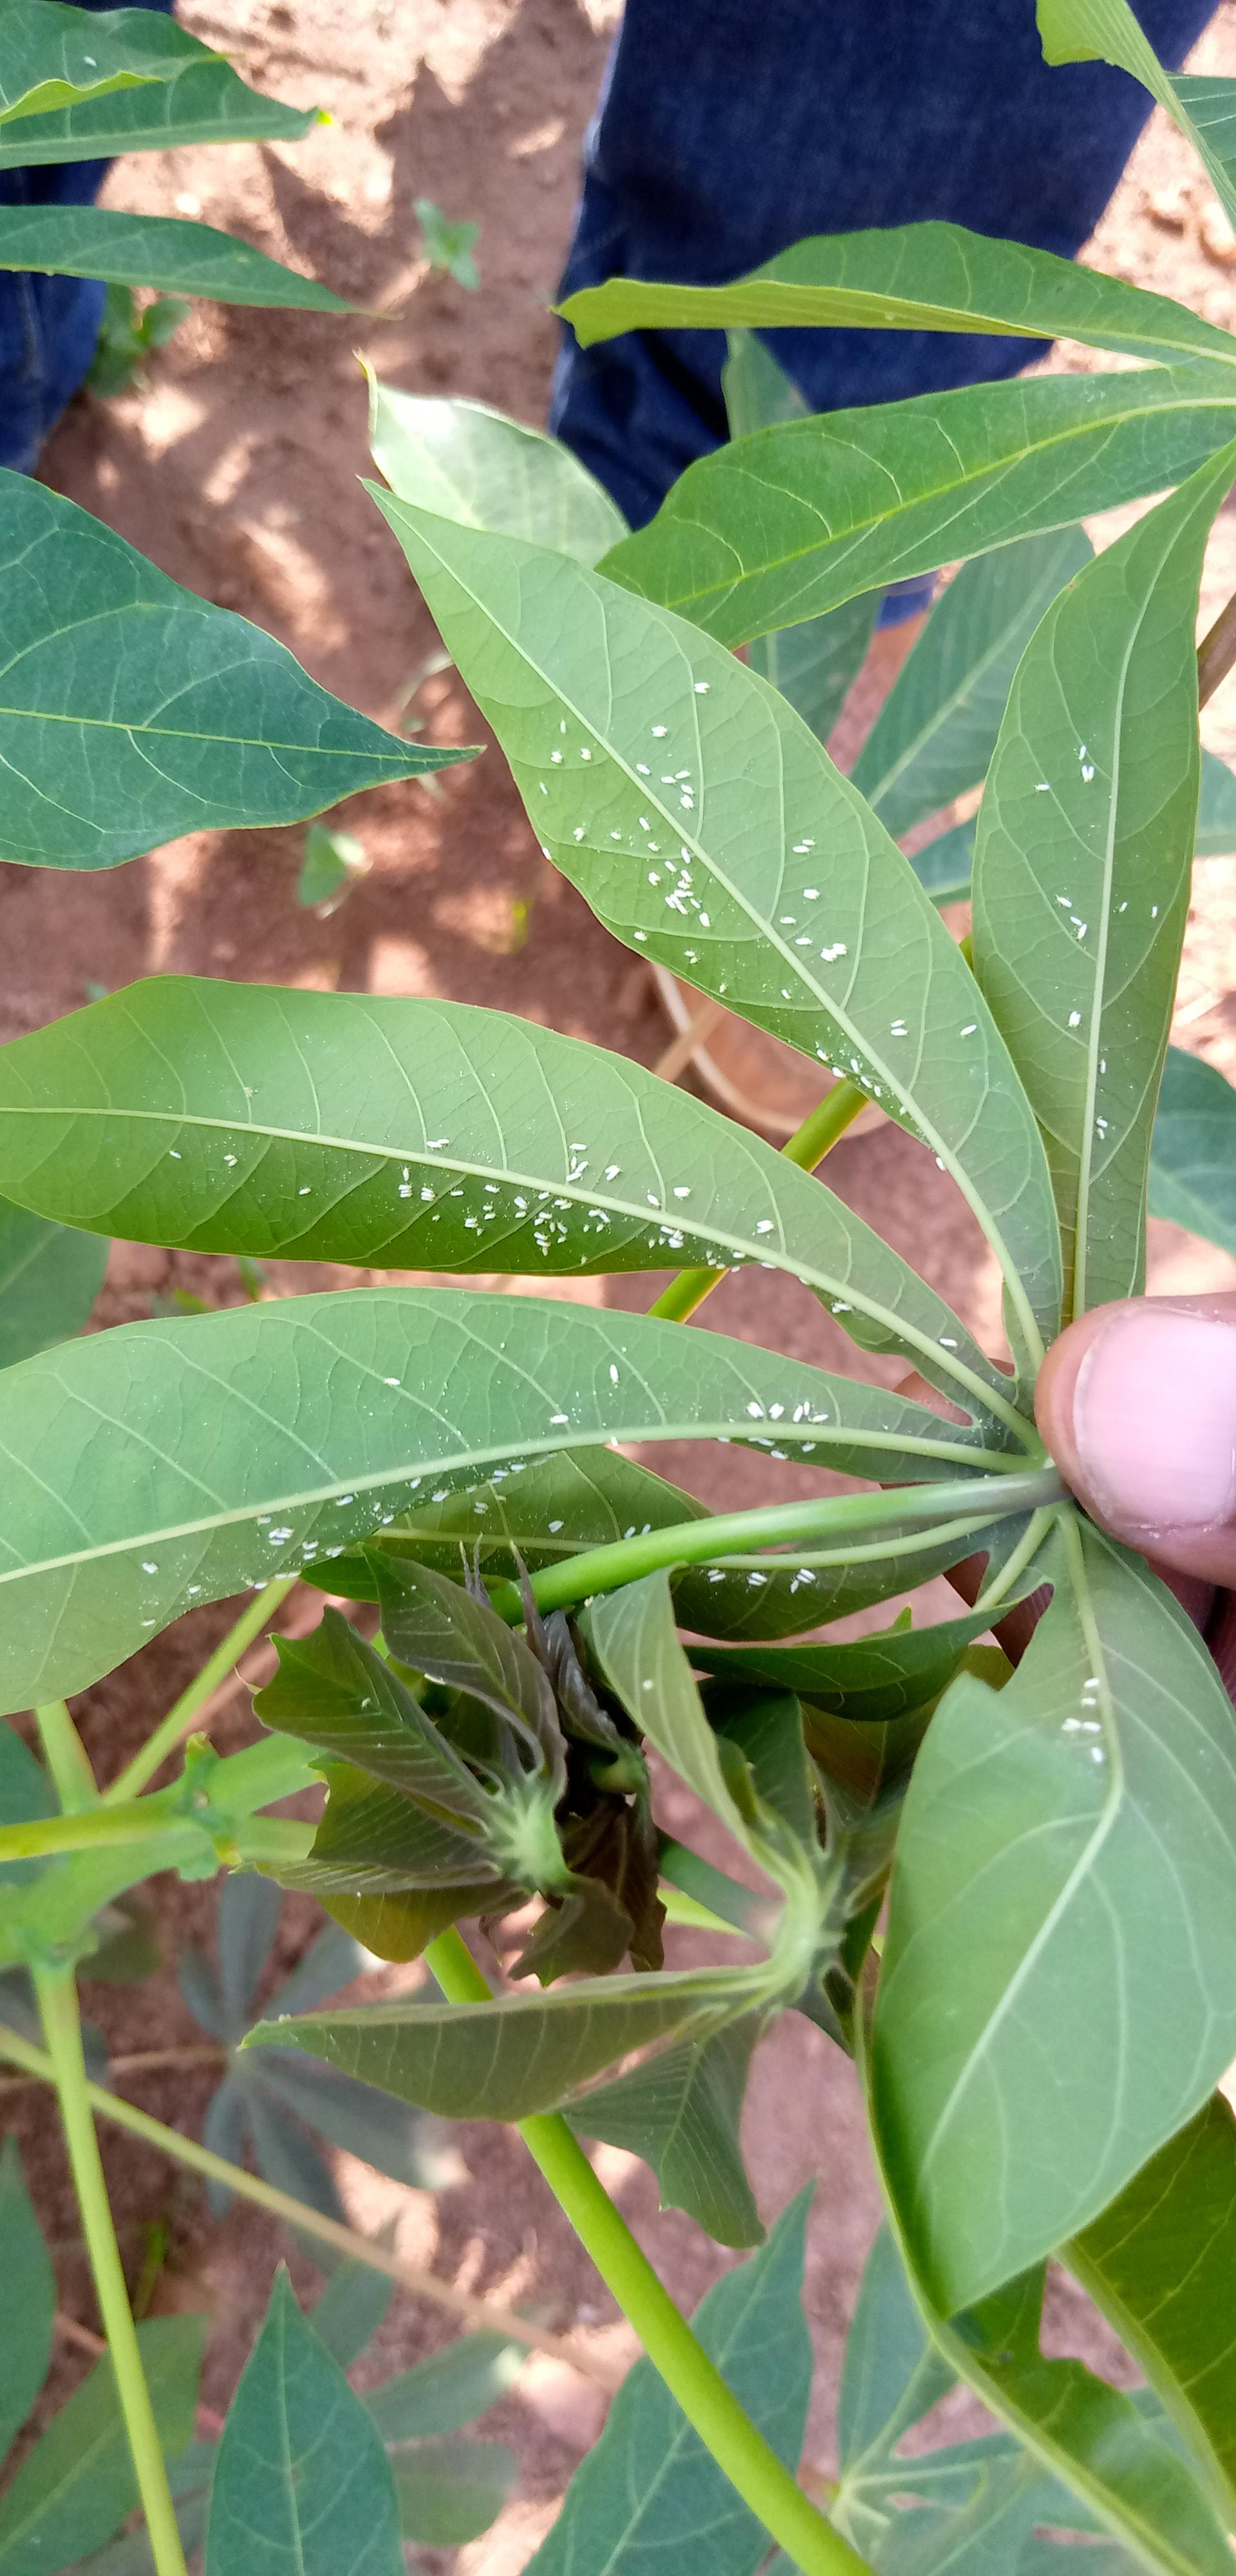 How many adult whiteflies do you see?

164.